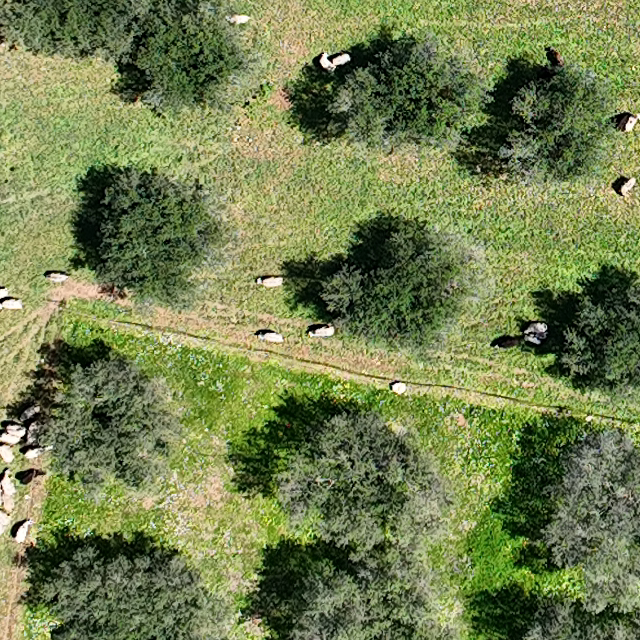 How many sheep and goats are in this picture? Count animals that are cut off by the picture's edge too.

27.